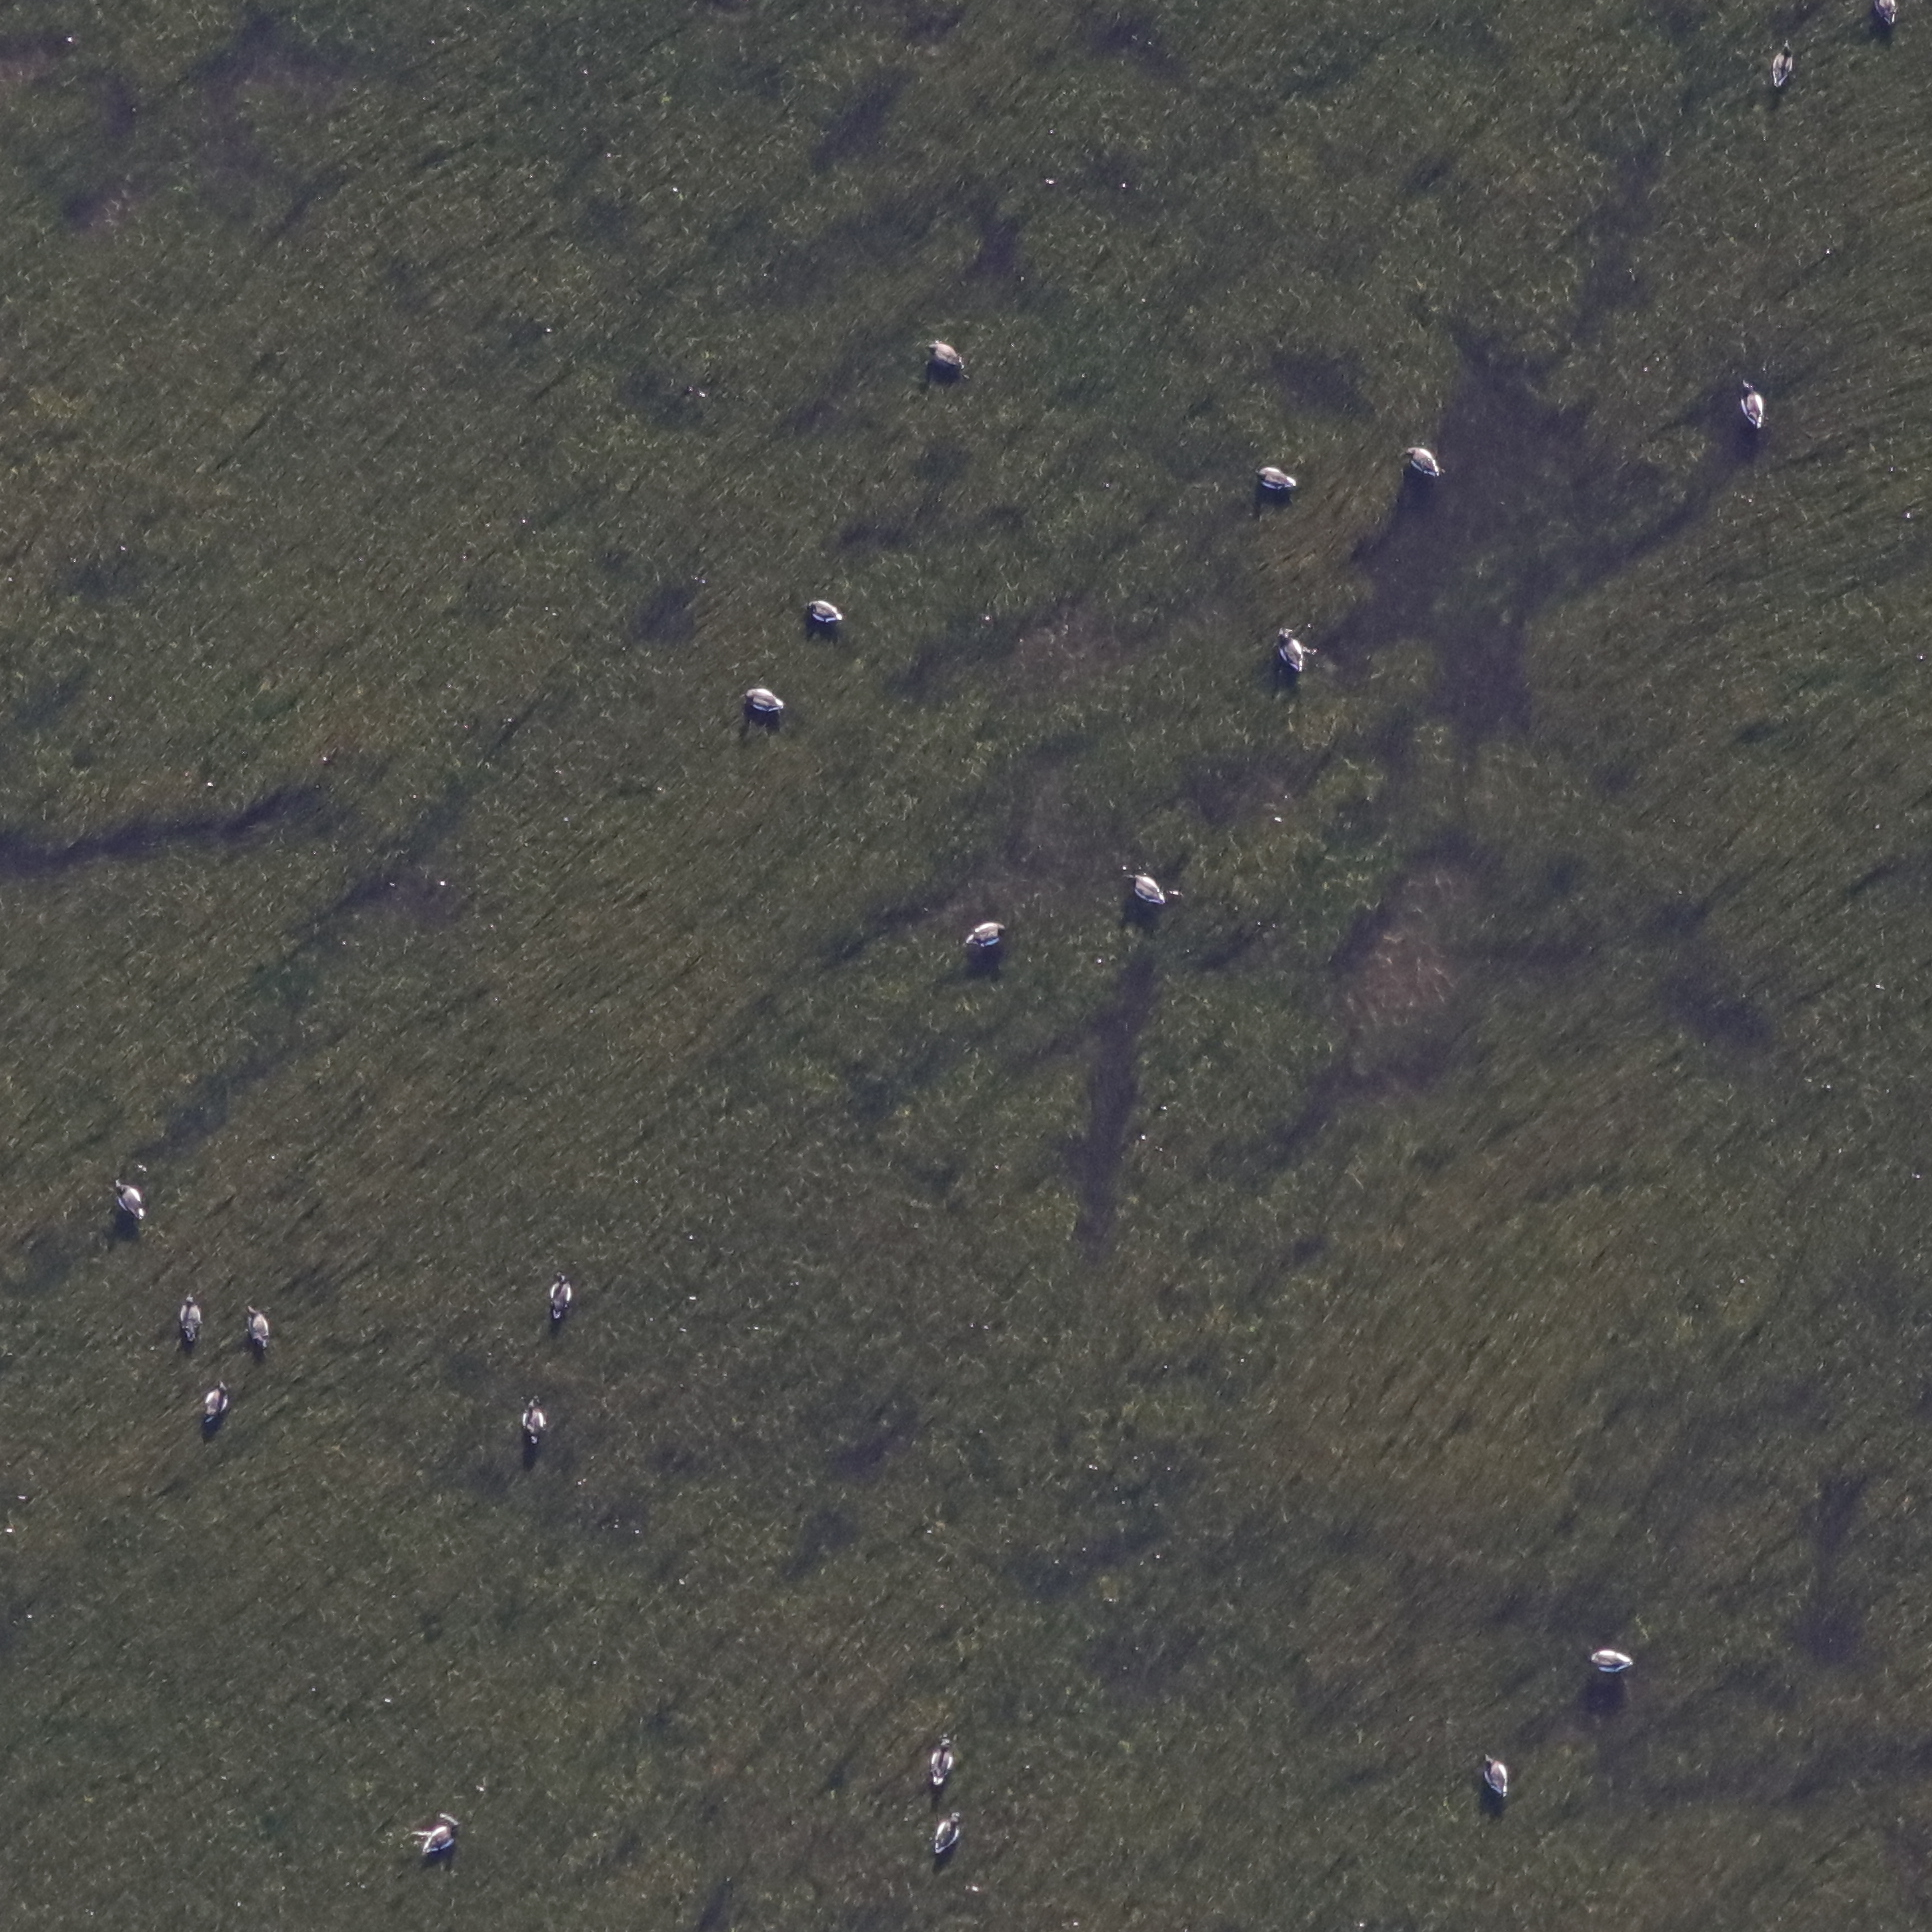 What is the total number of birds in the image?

22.